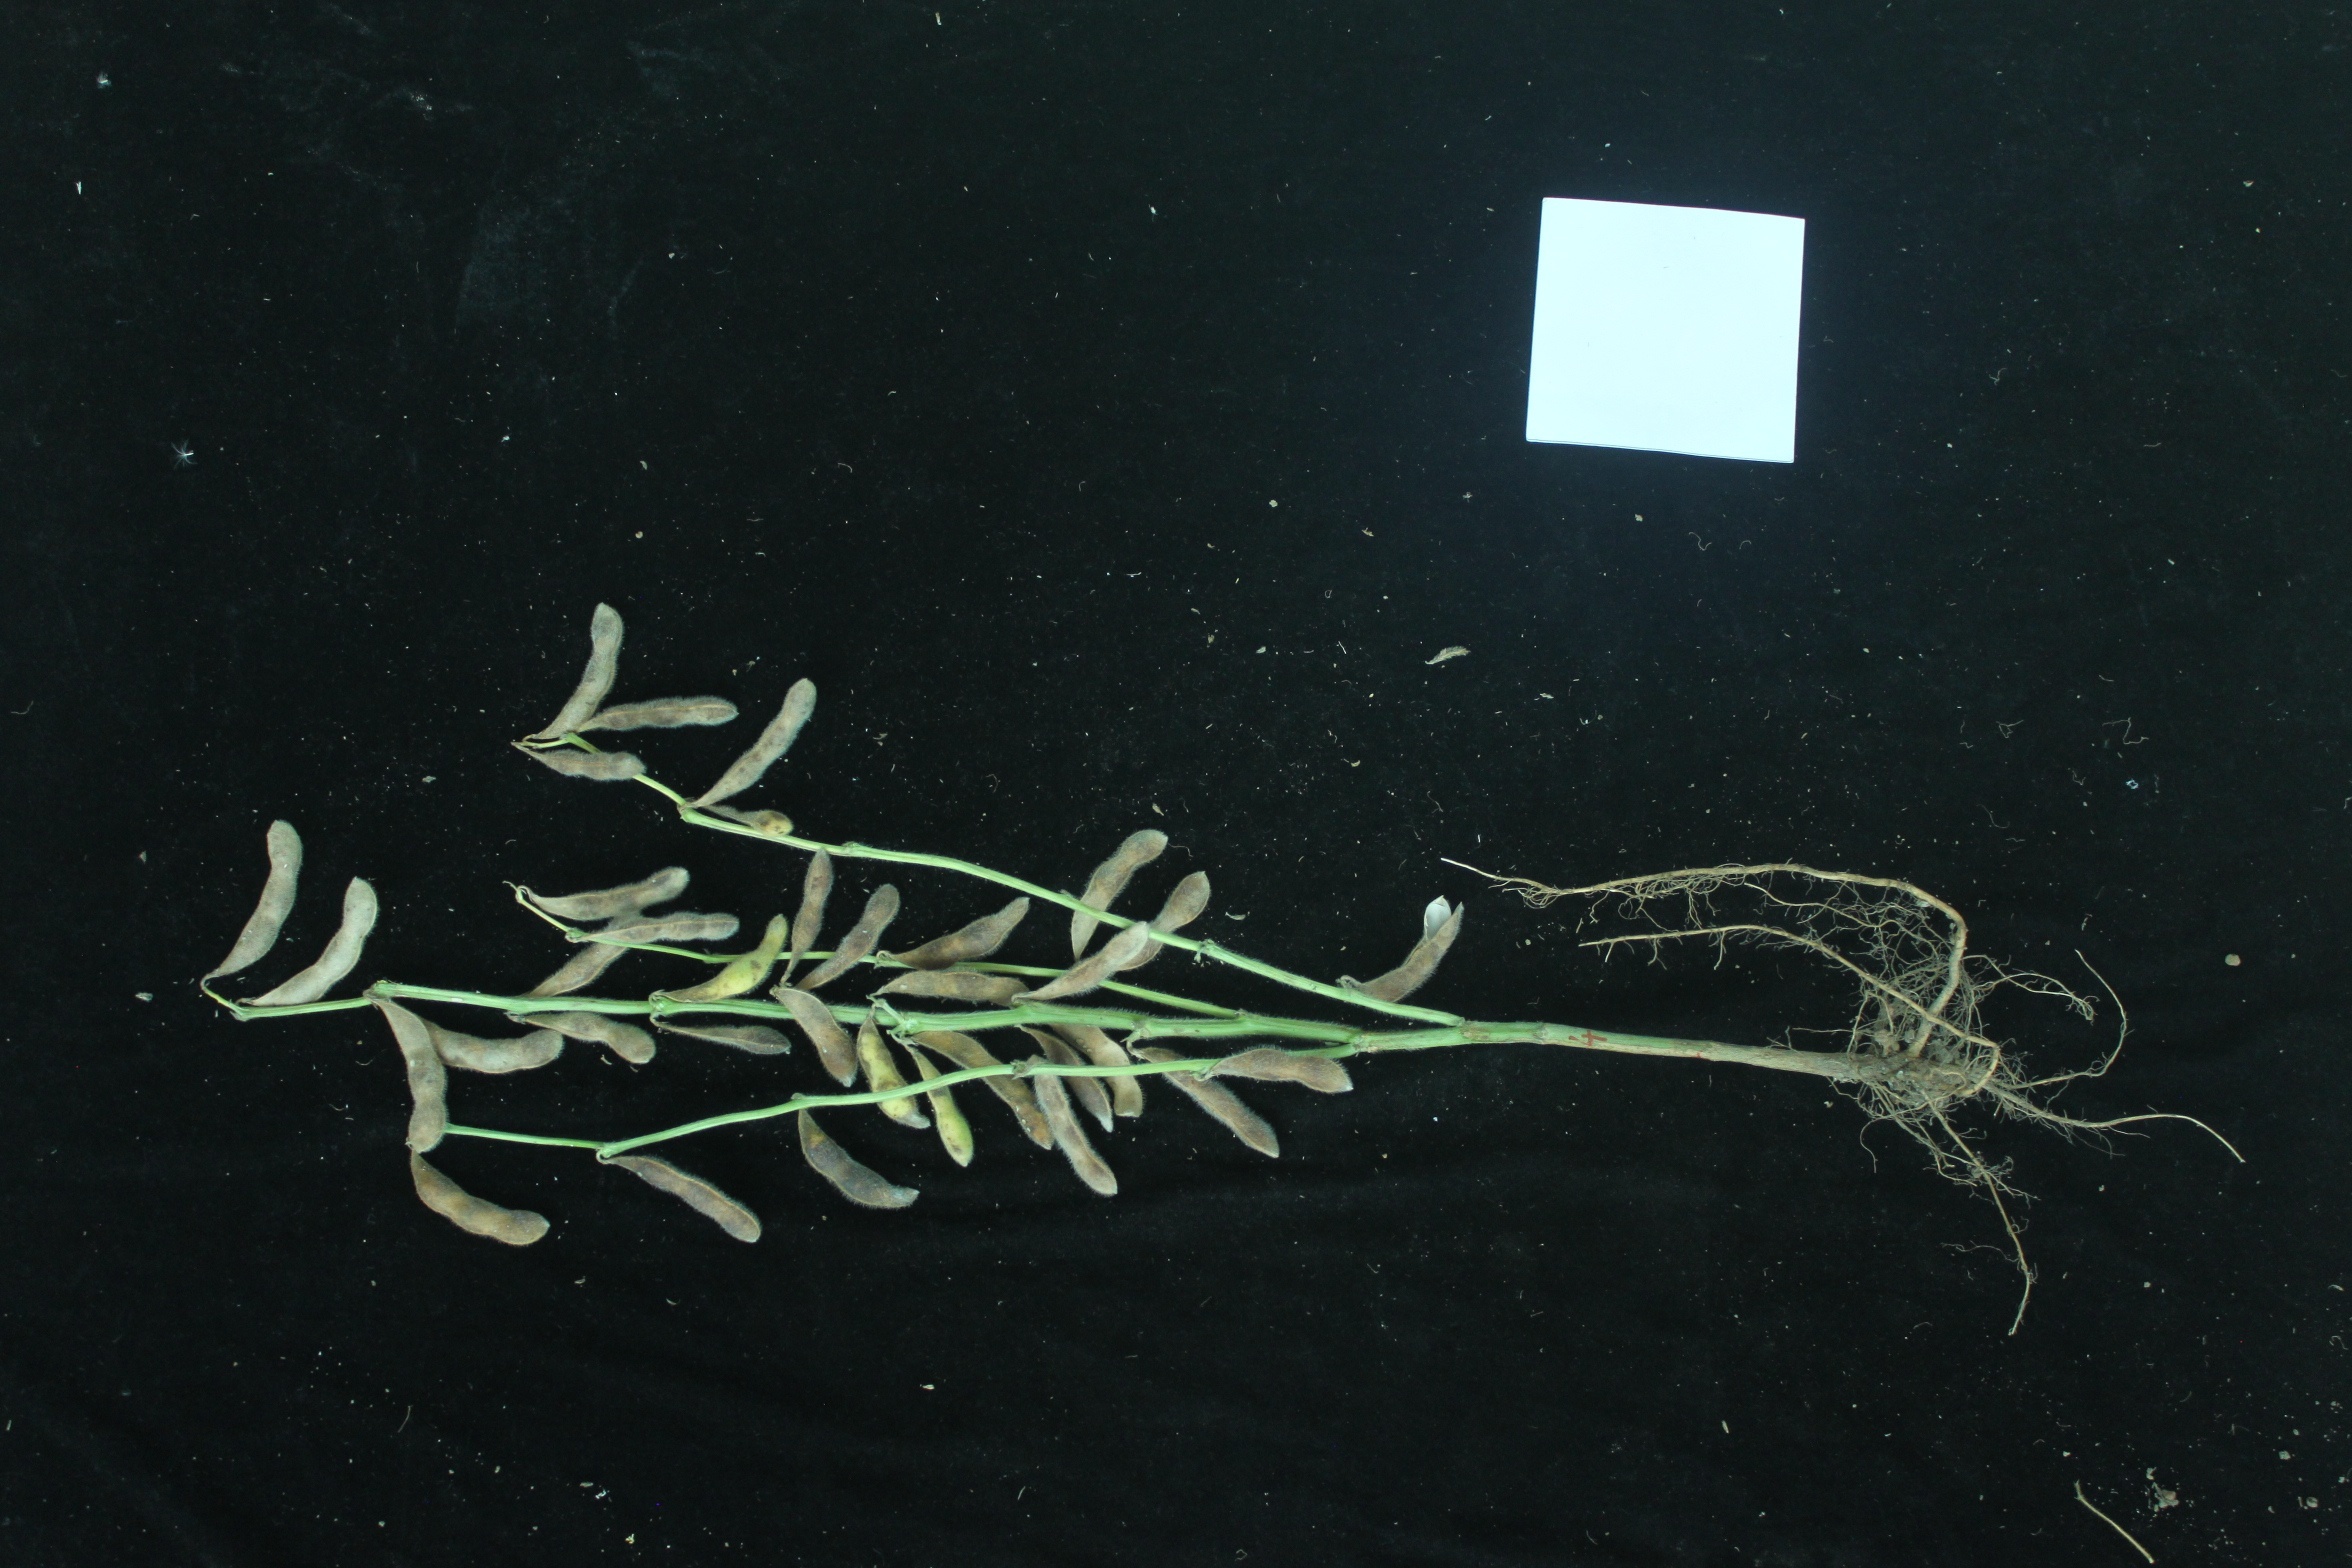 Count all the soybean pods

35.